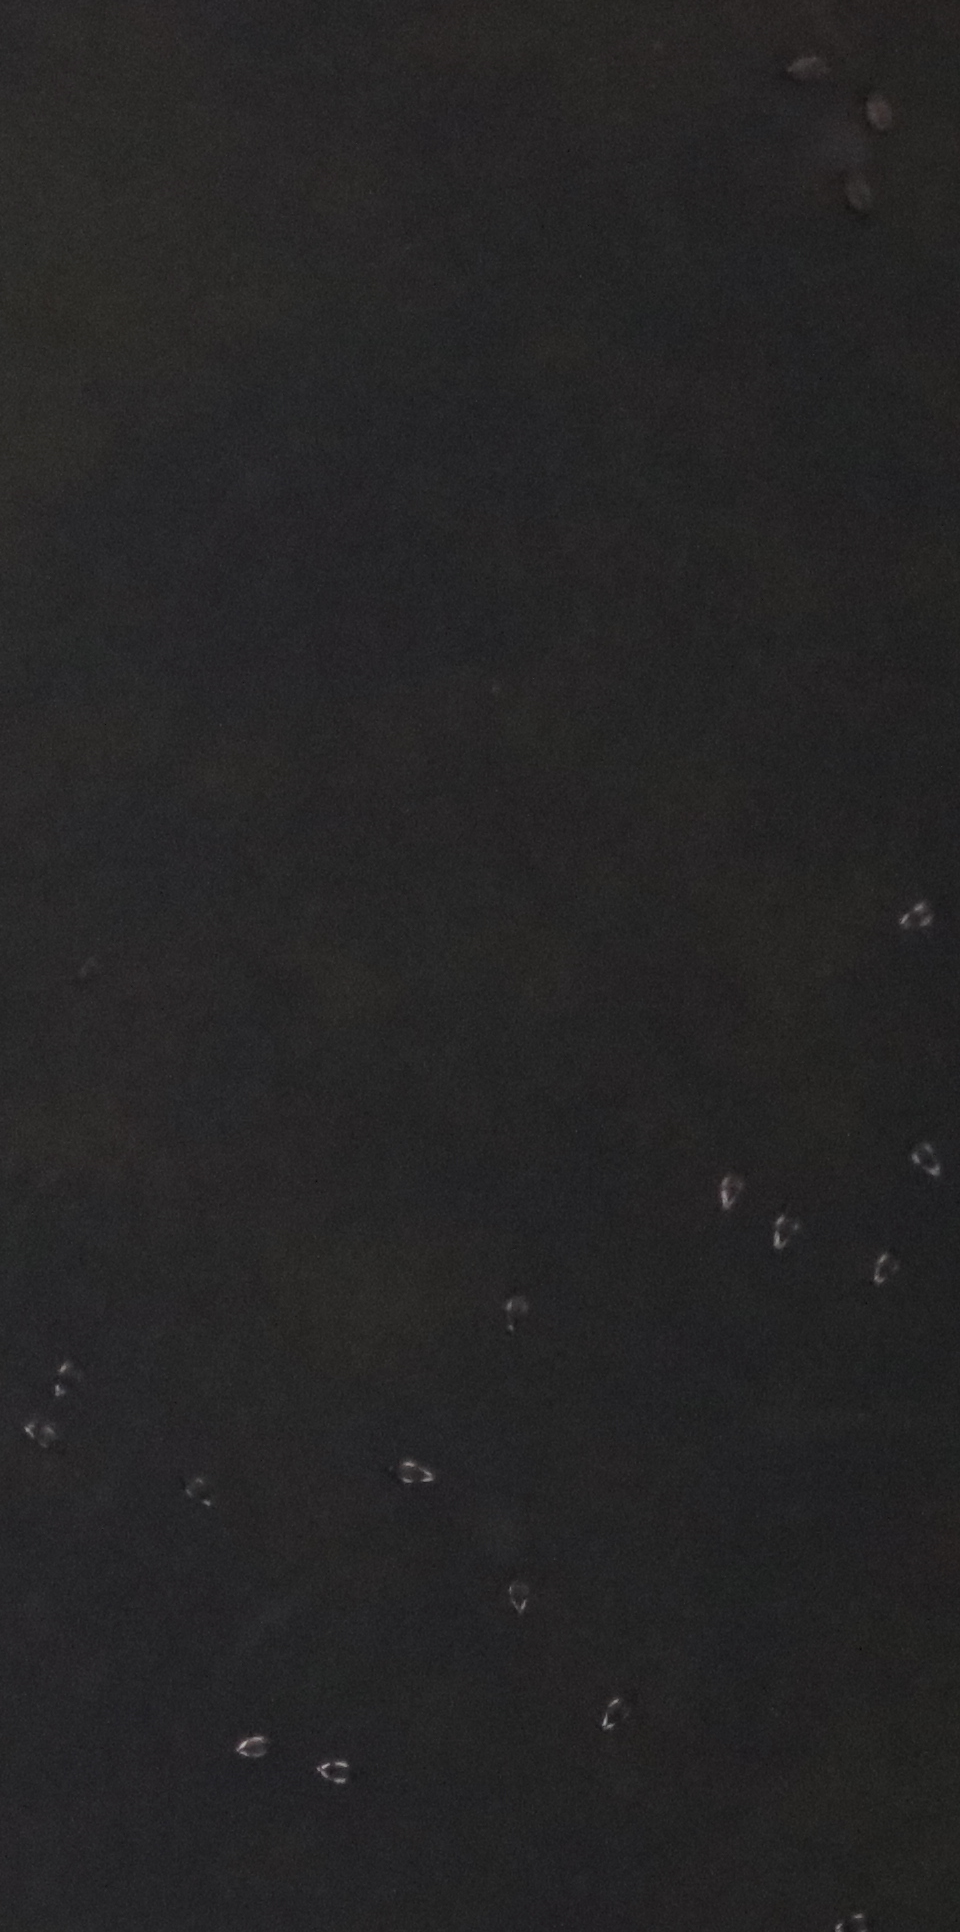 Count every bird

19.